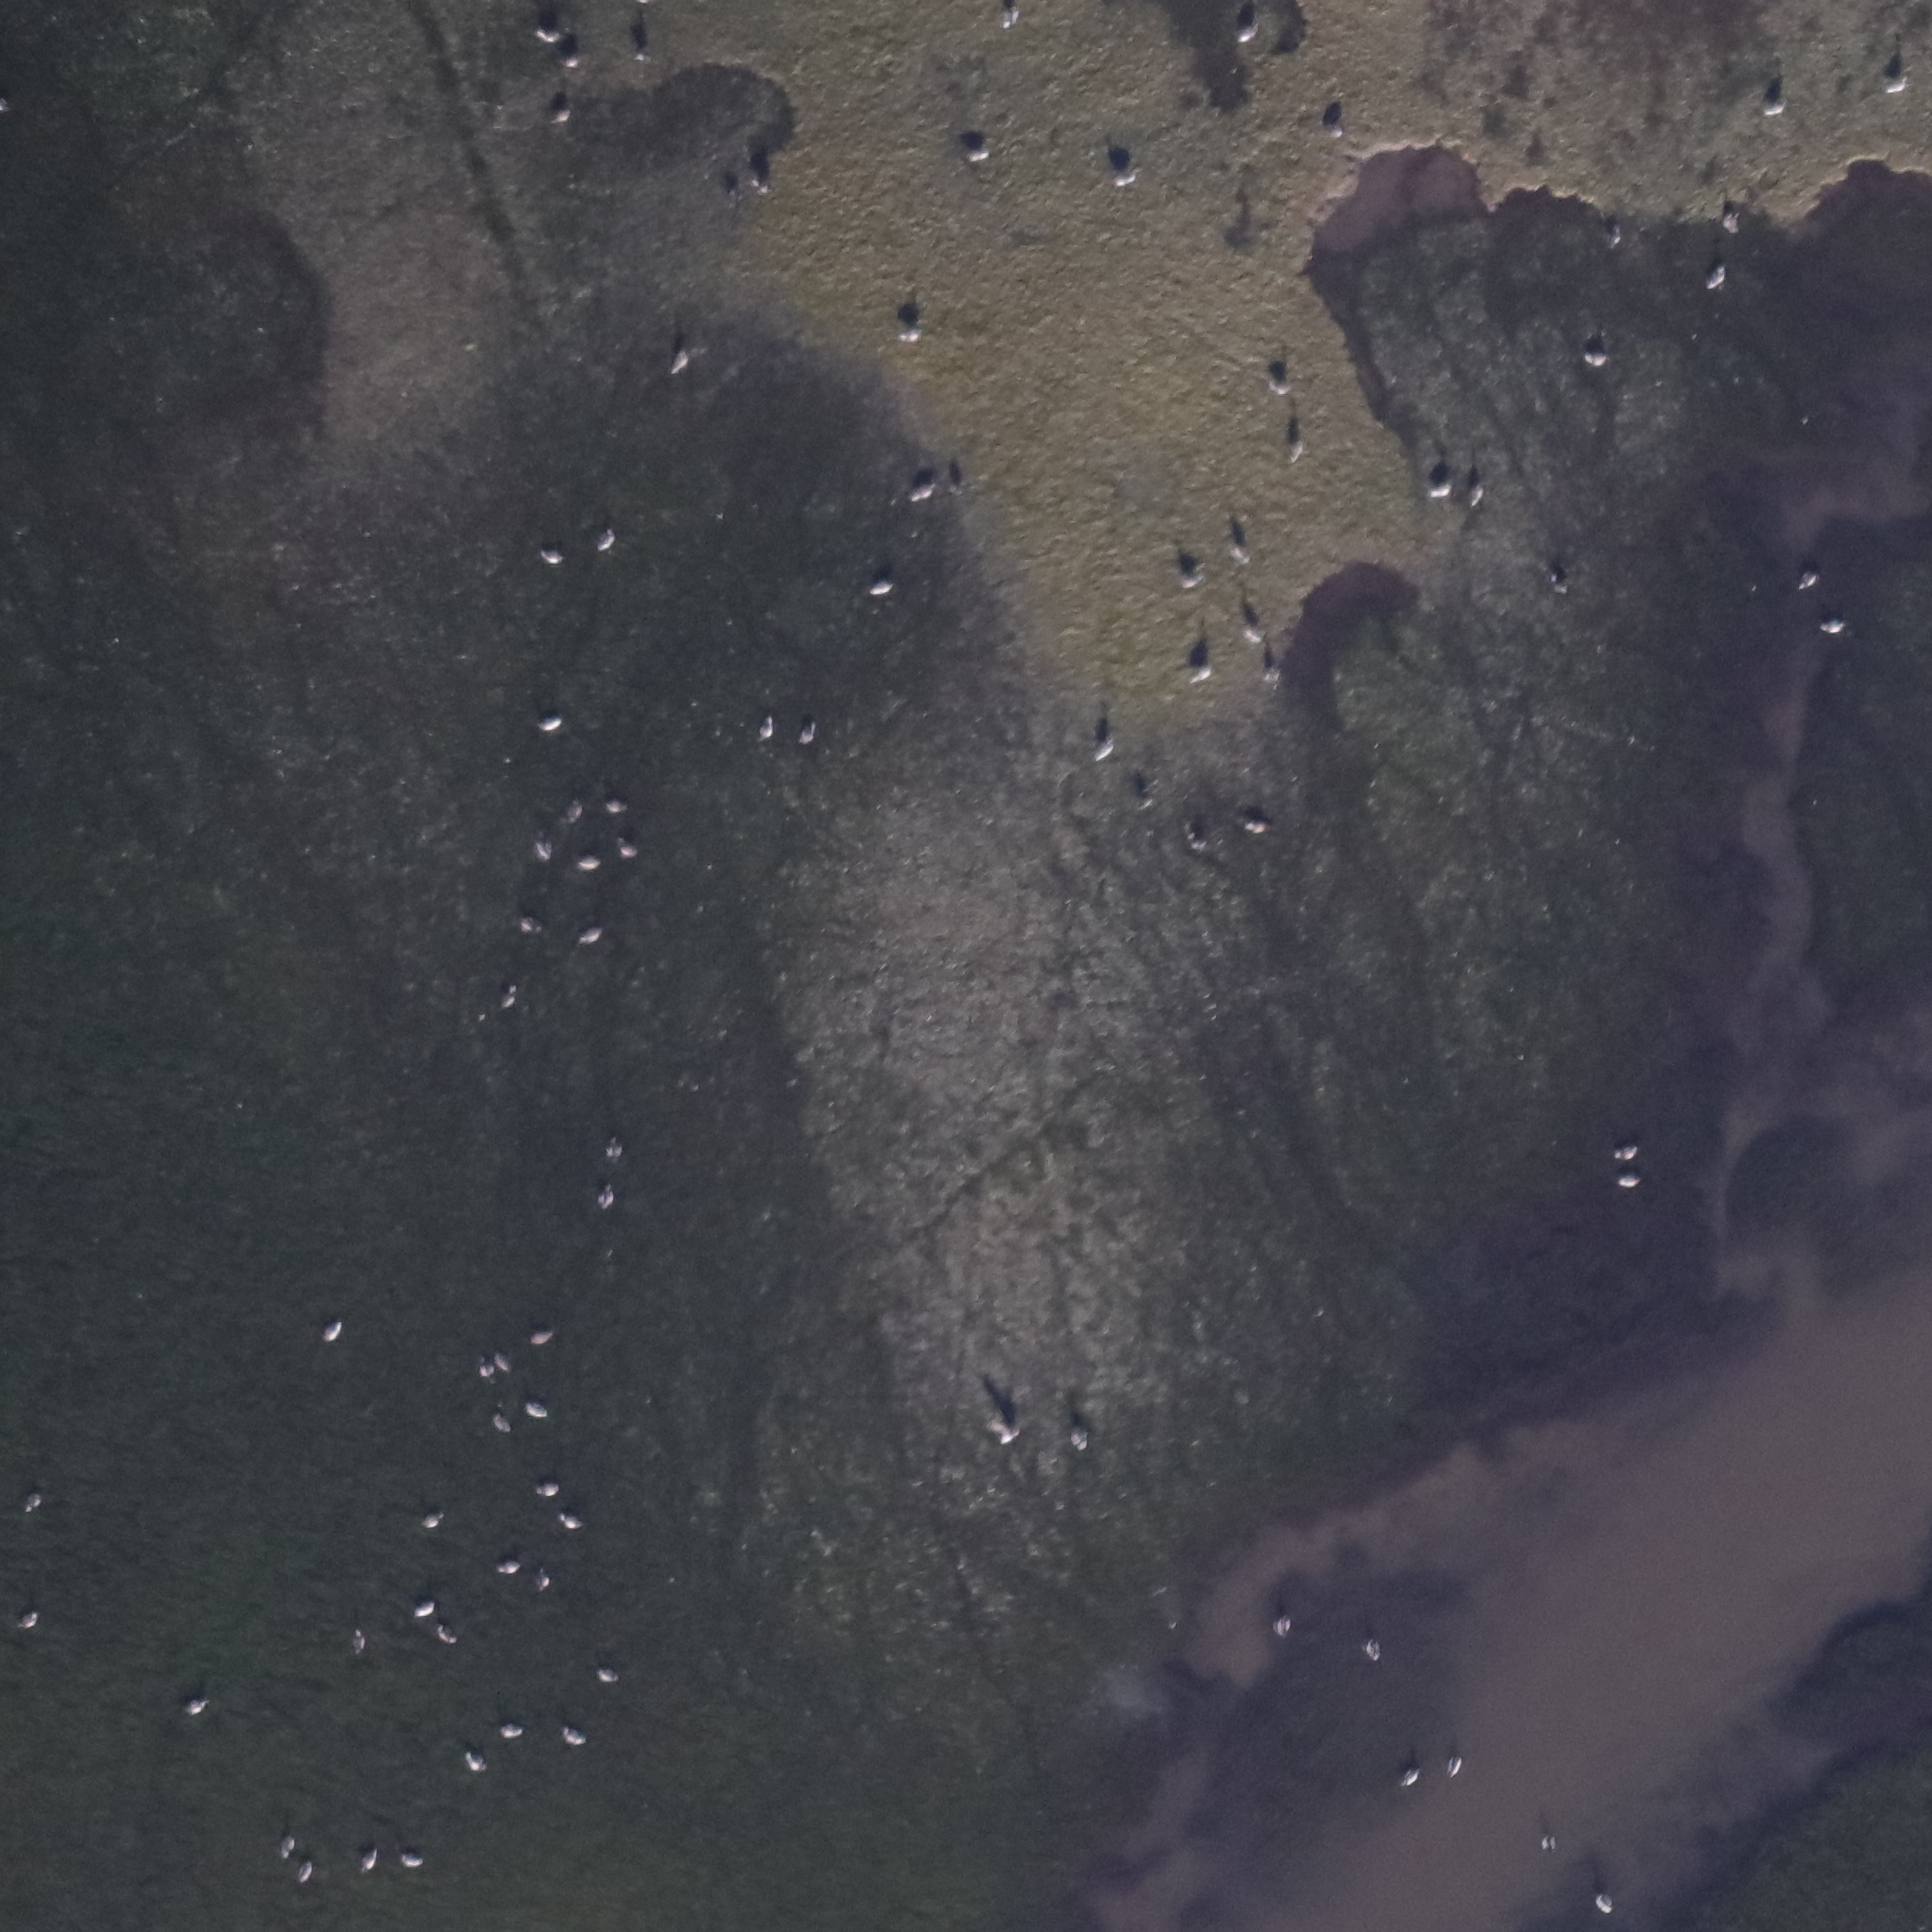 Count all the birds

88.